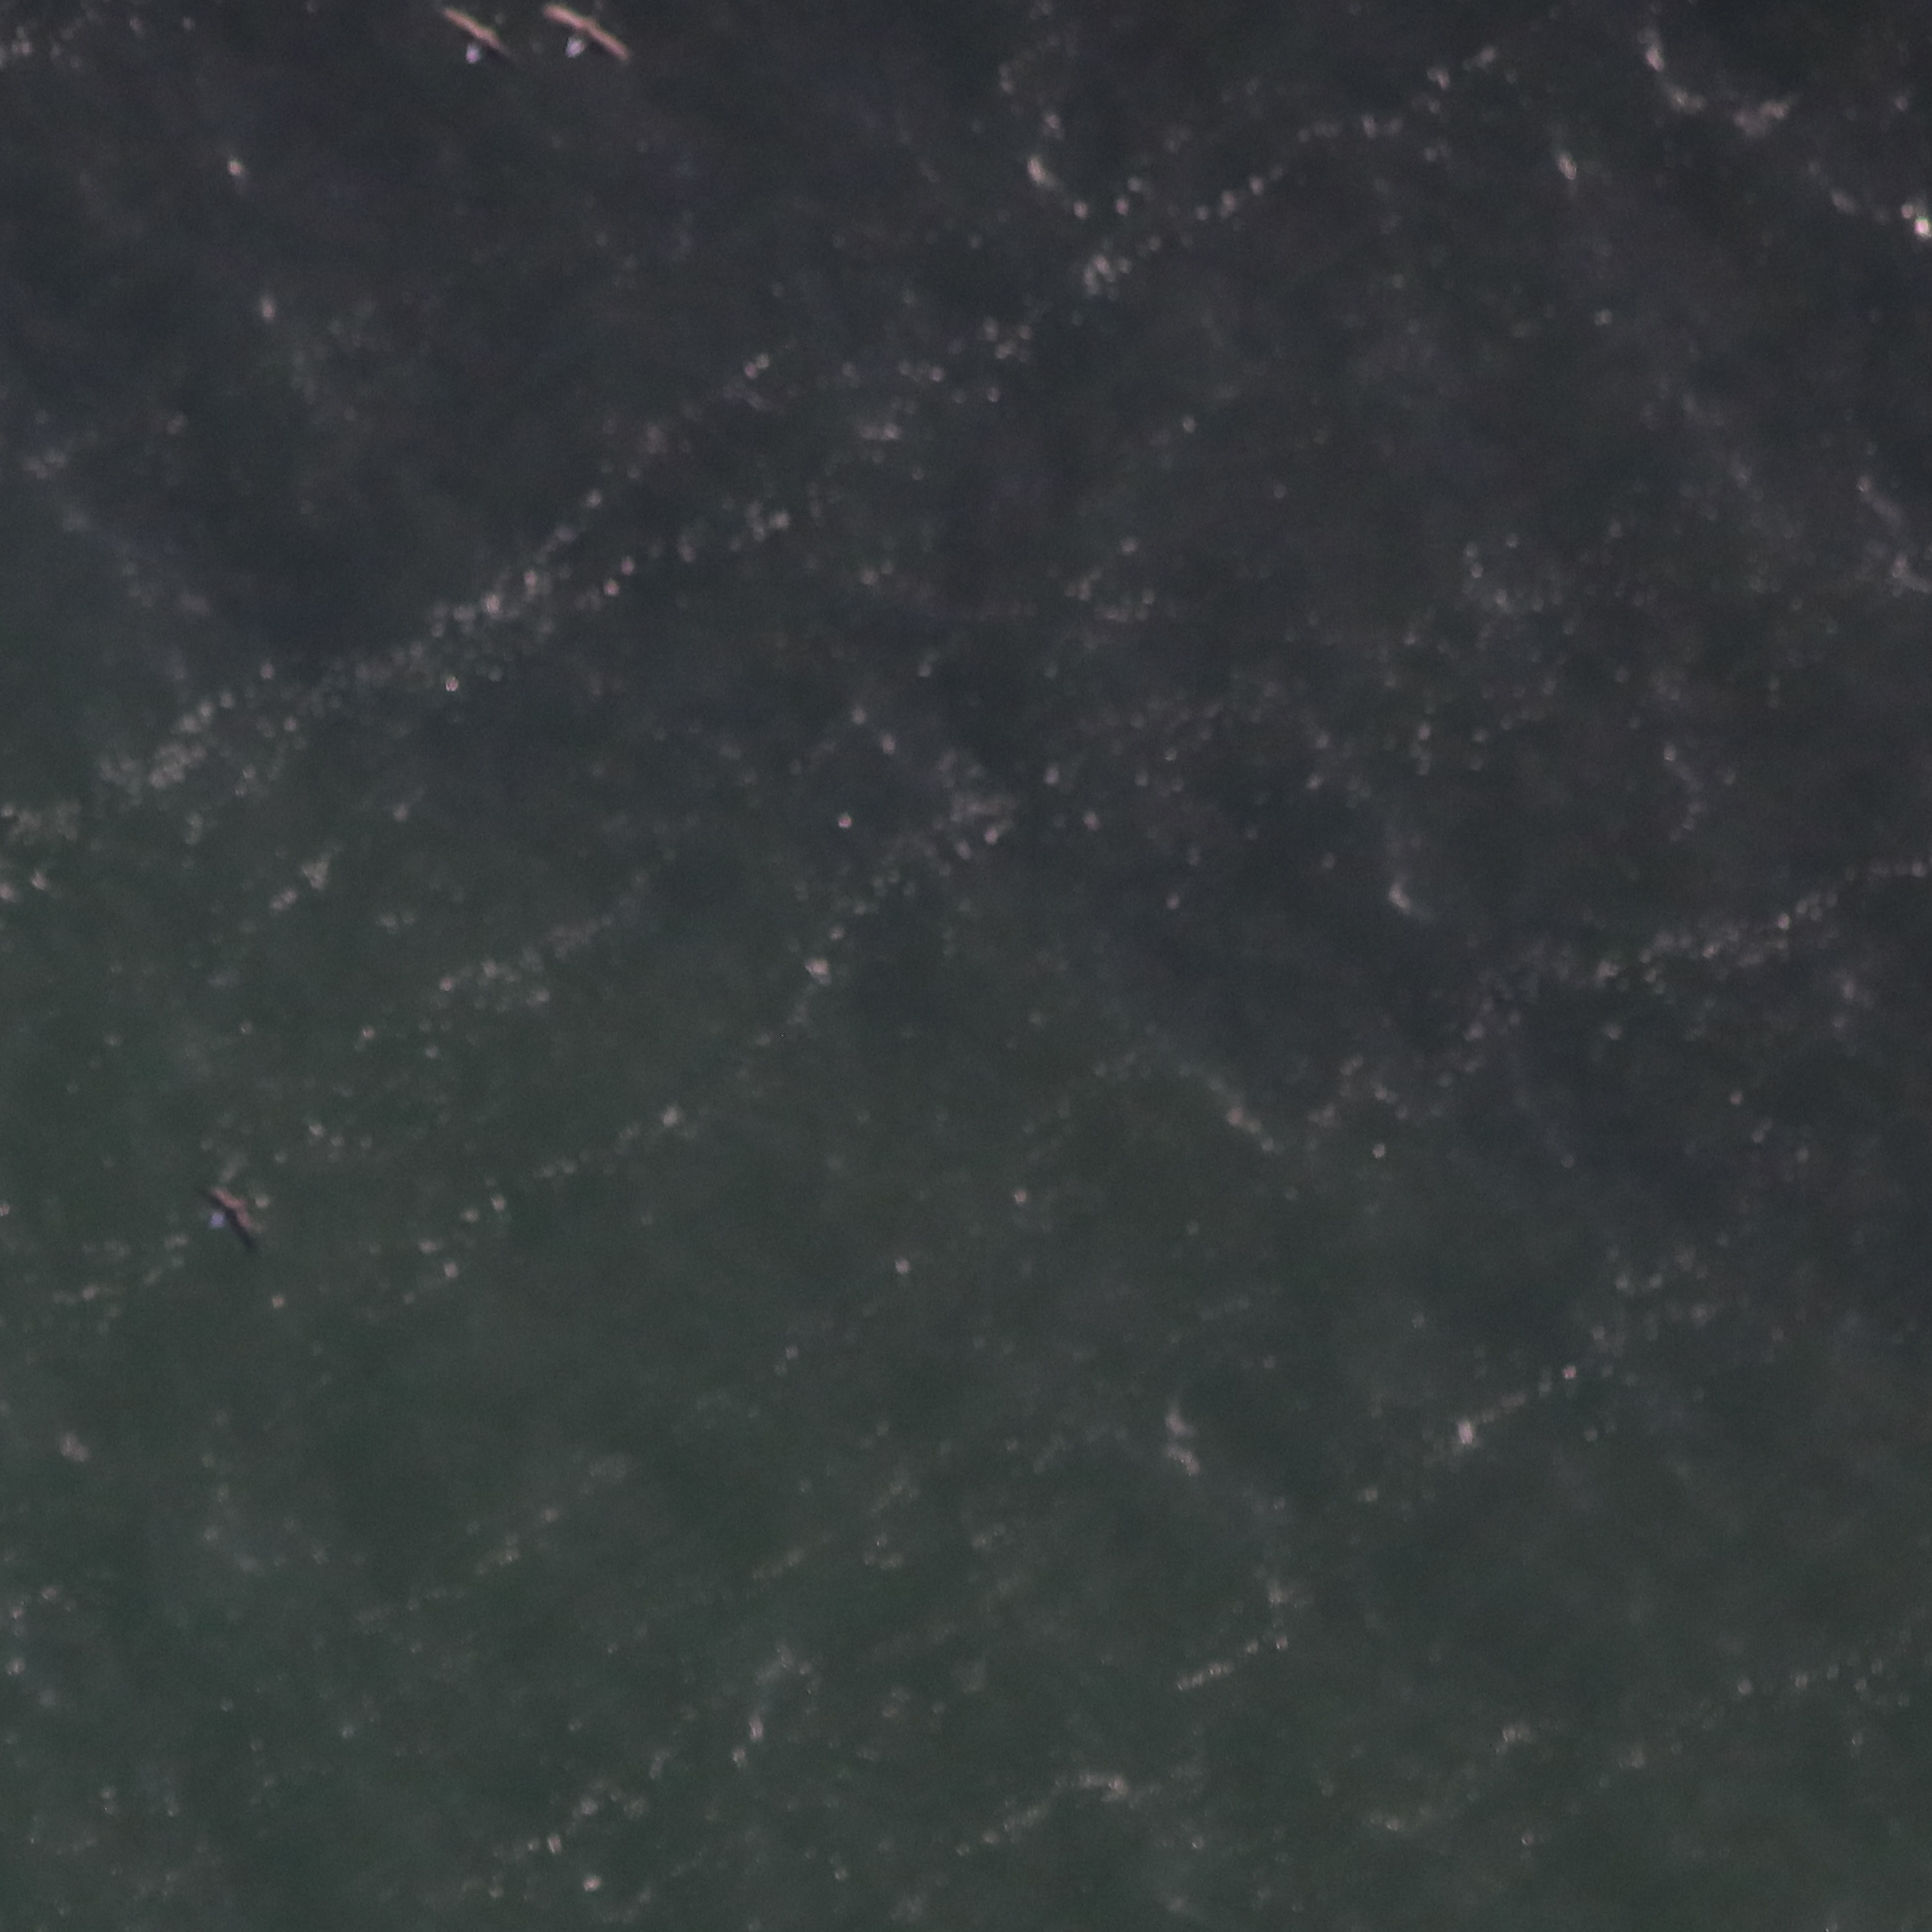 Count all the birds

3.